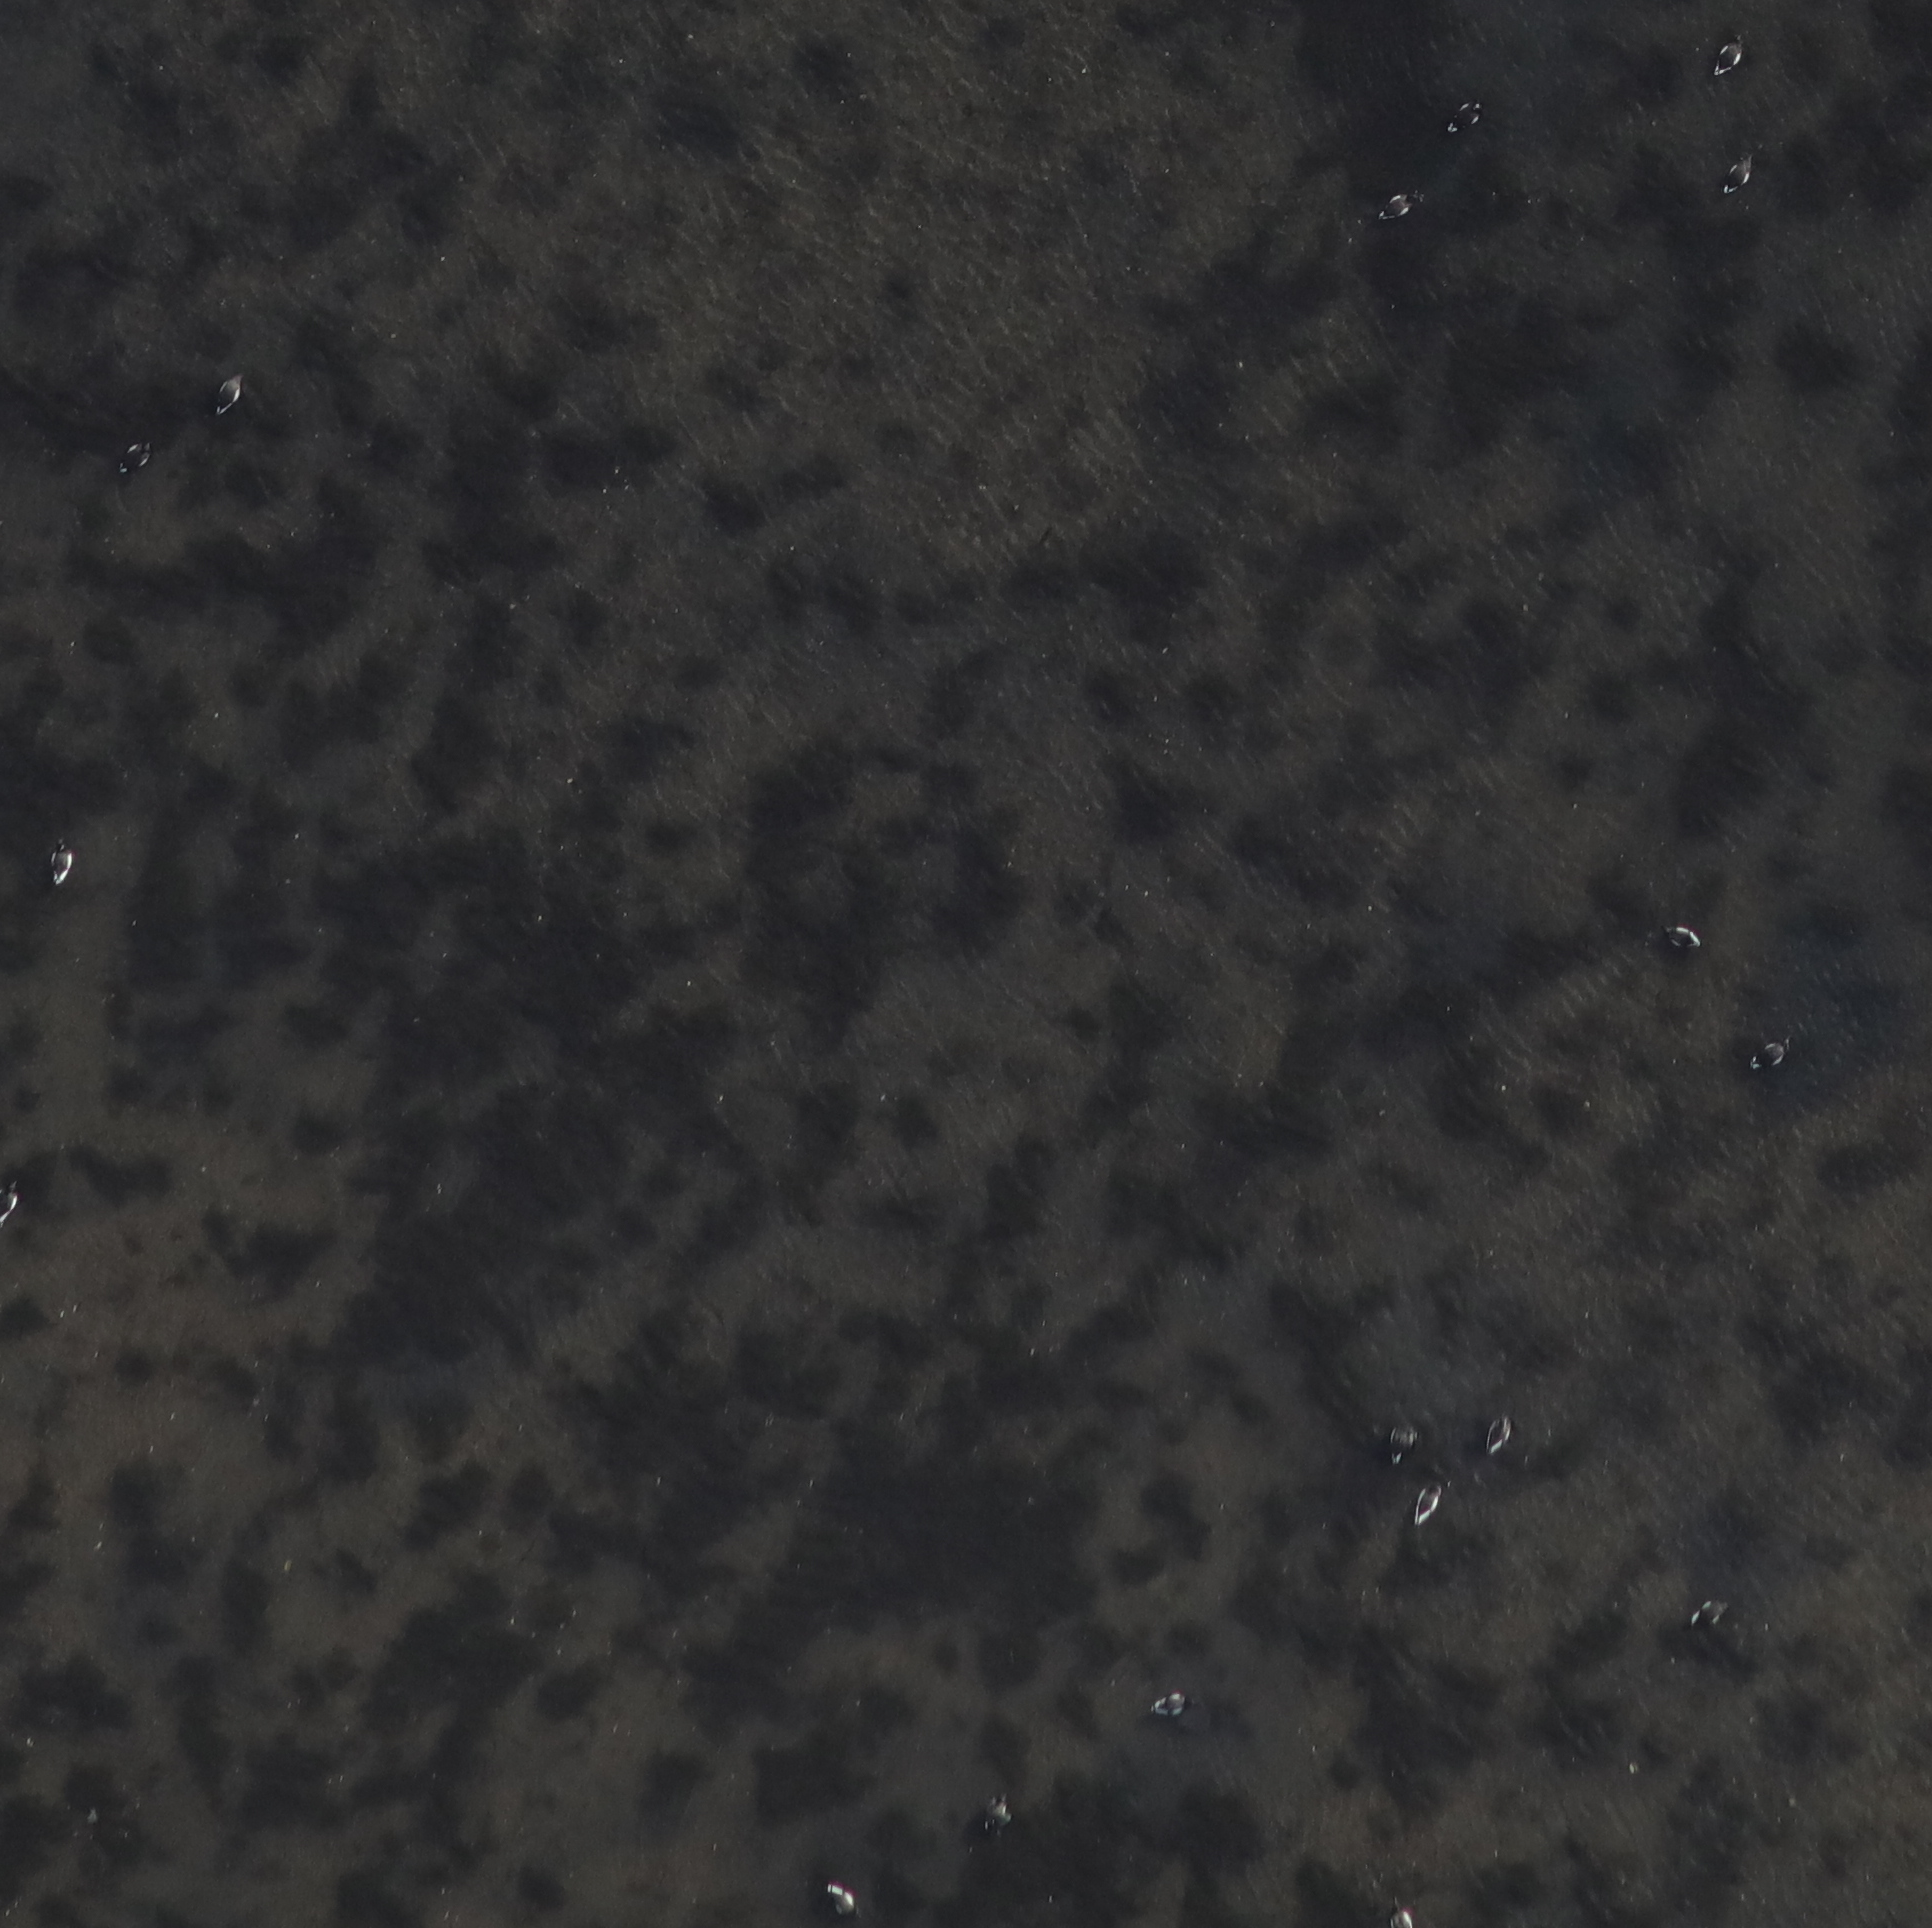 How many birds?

17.